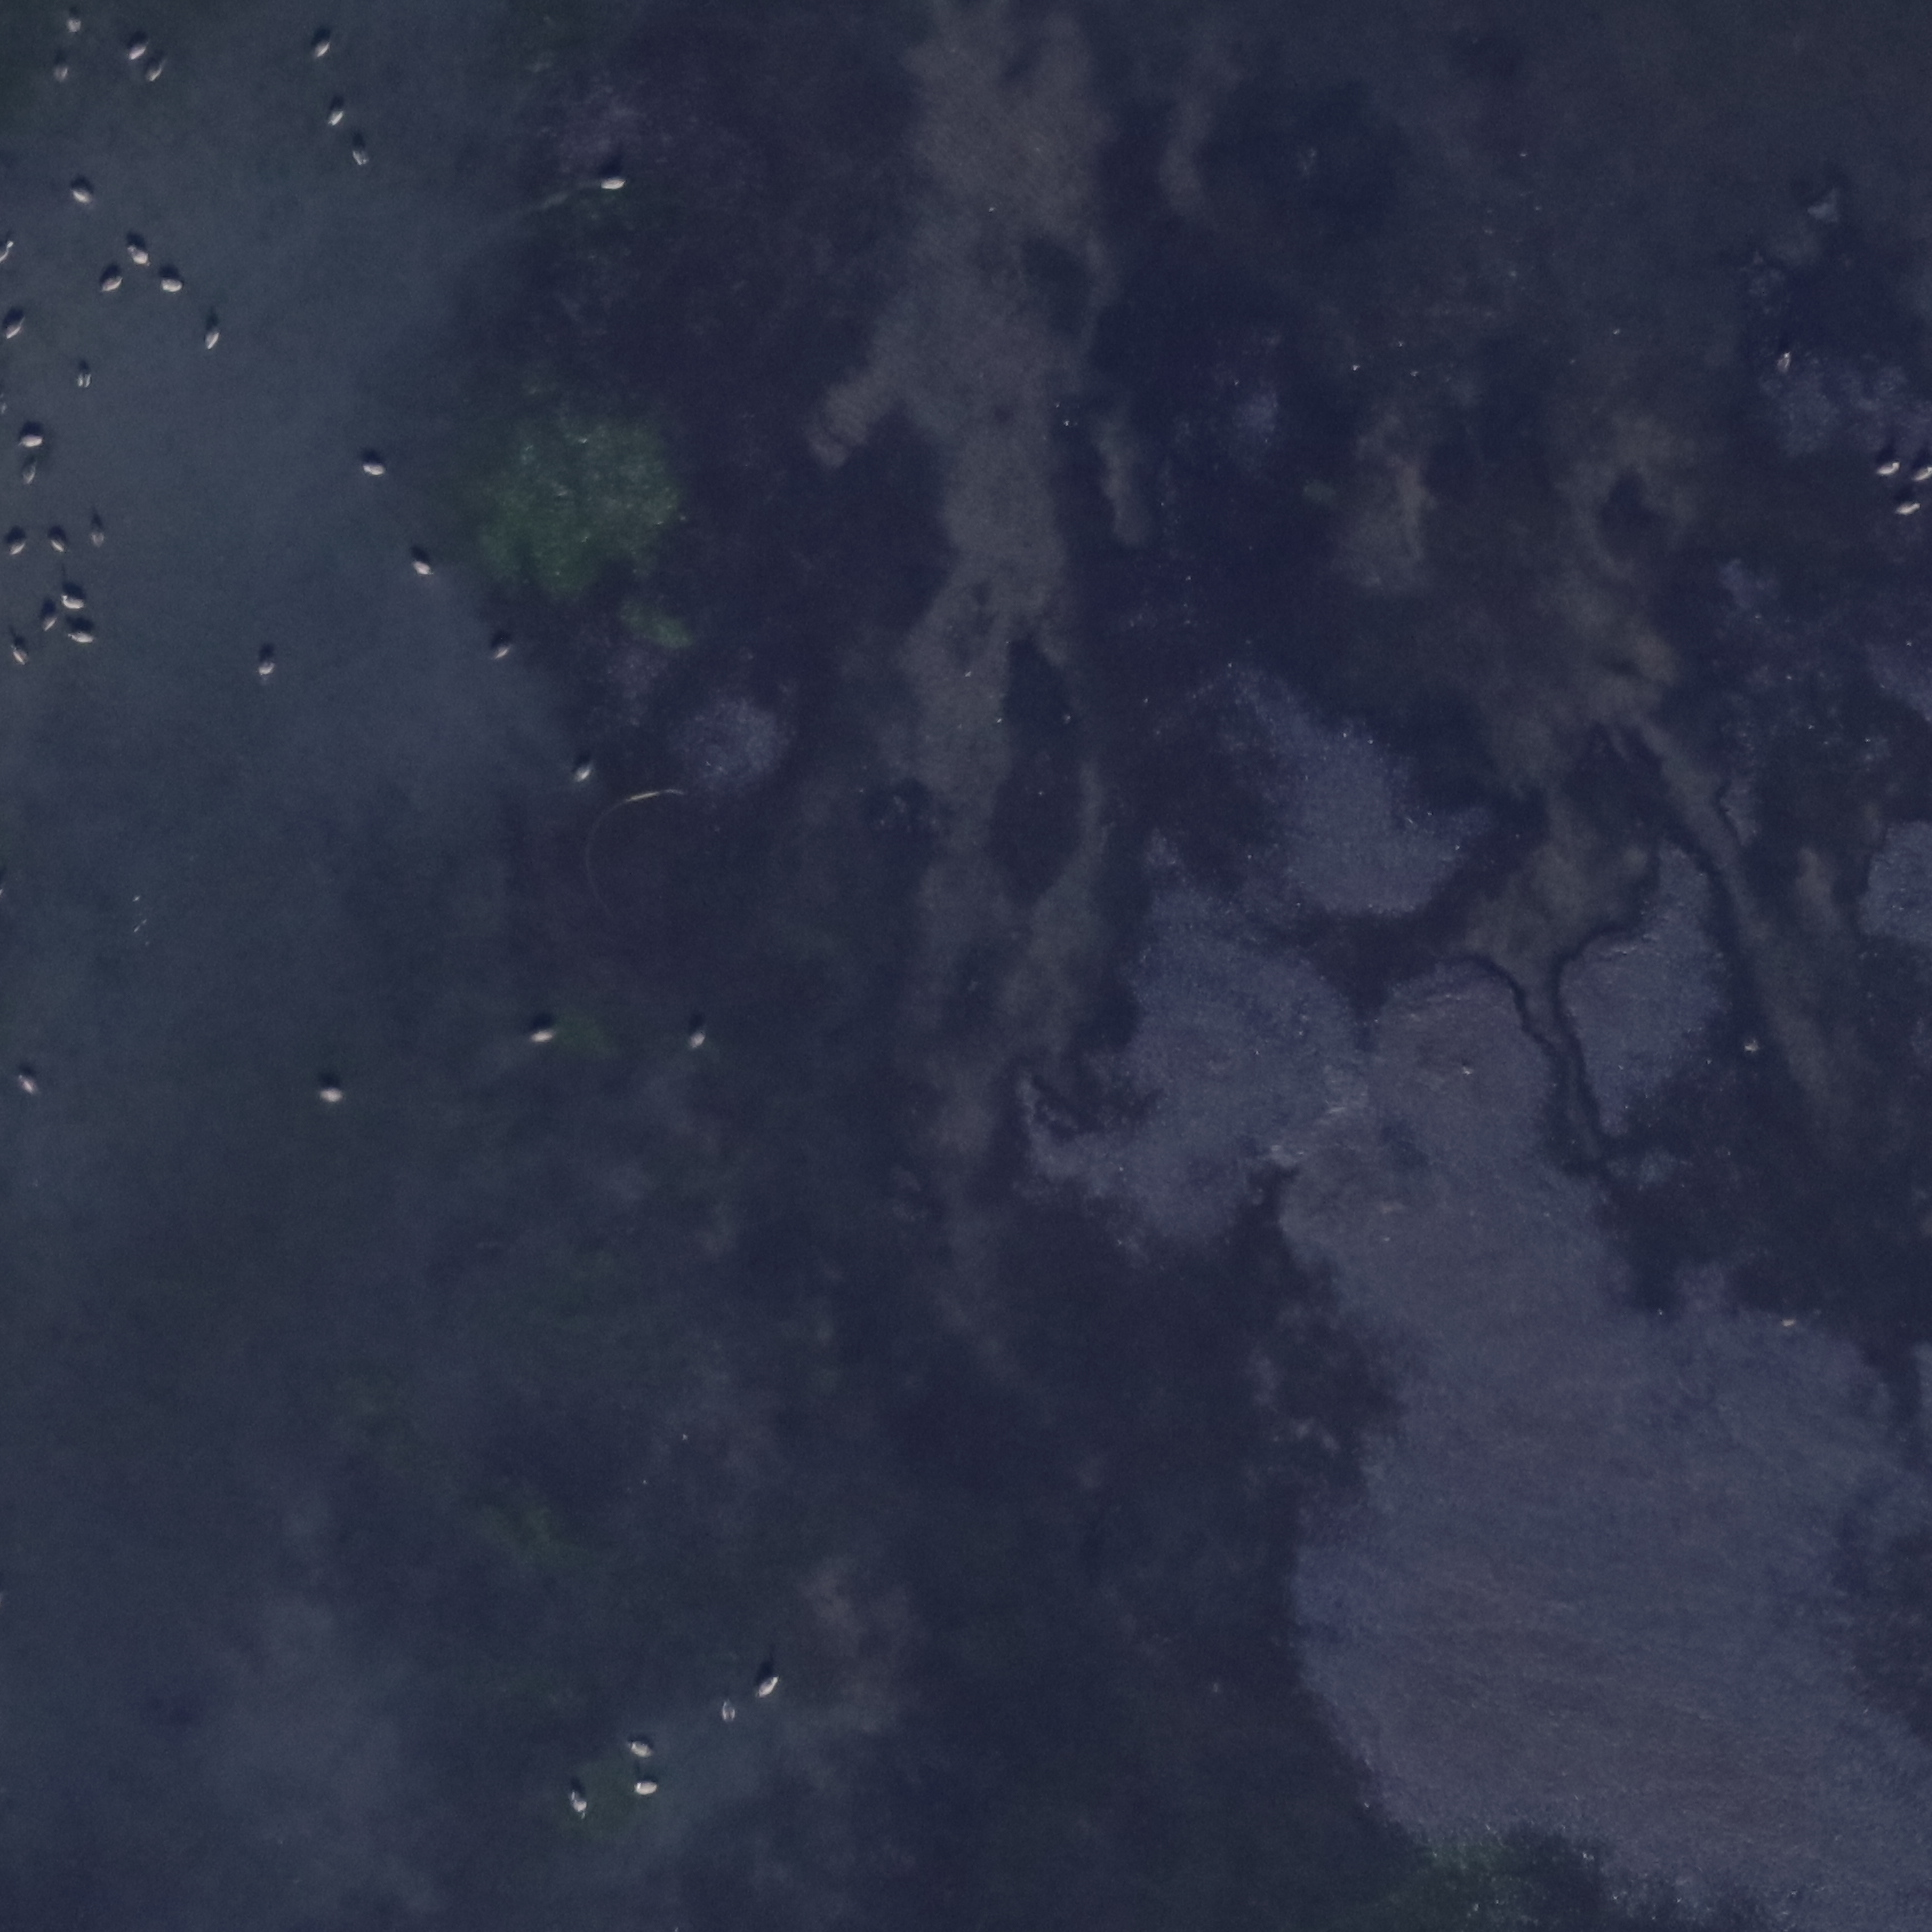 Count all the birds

43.